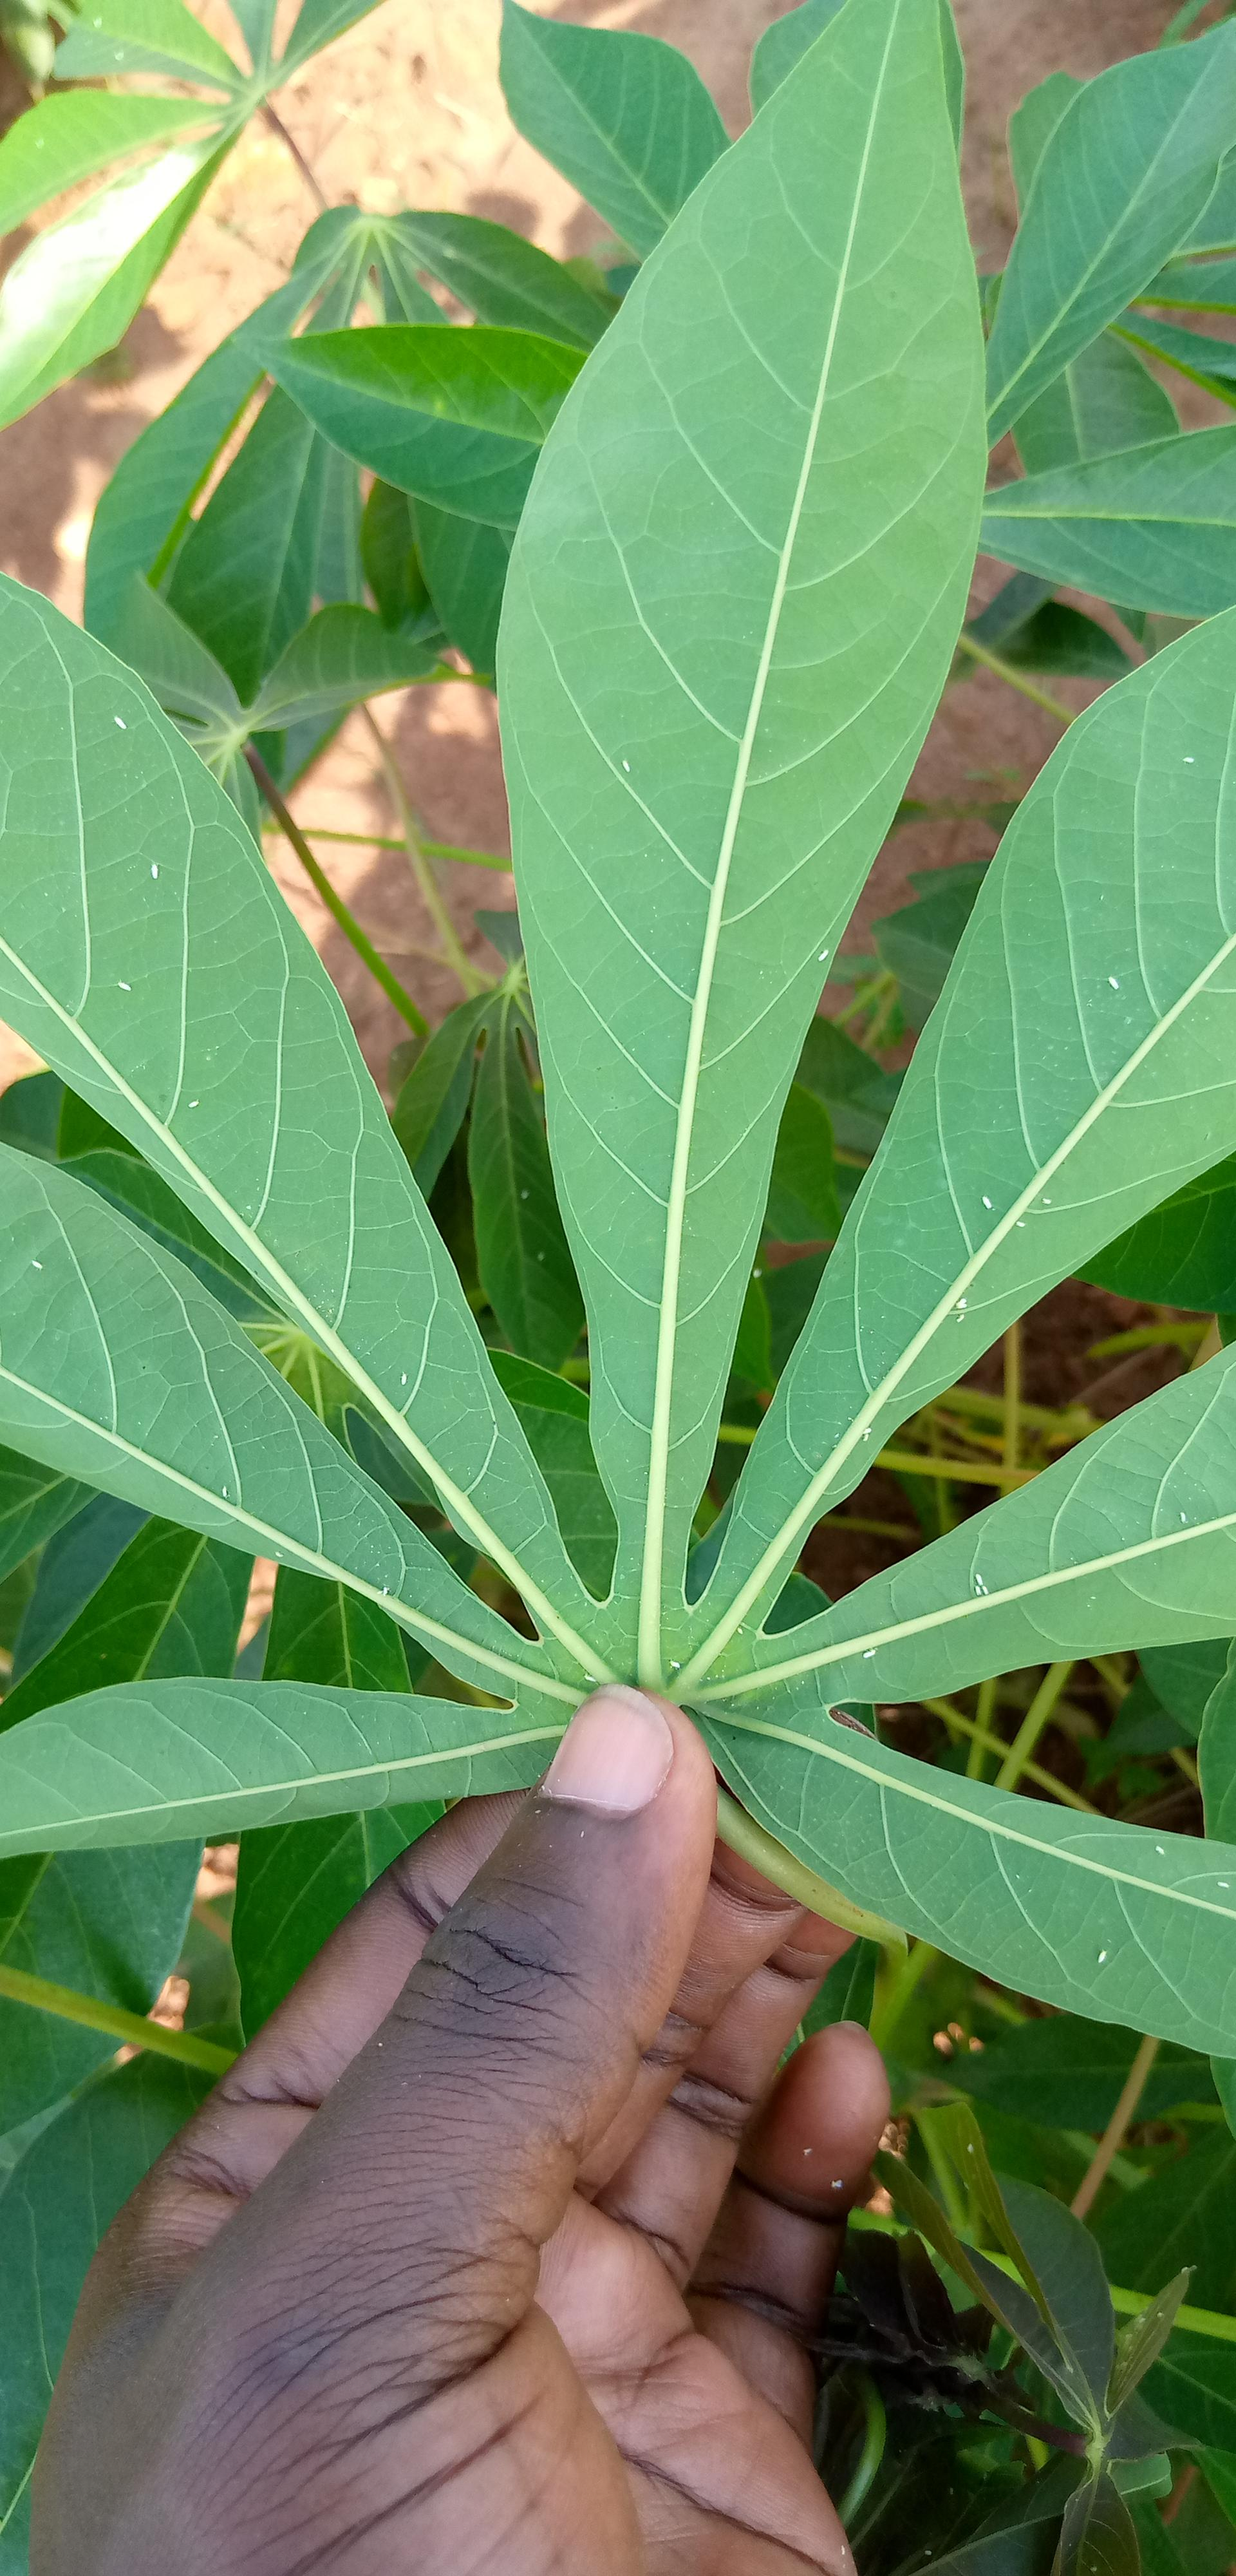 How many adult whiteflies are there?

30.